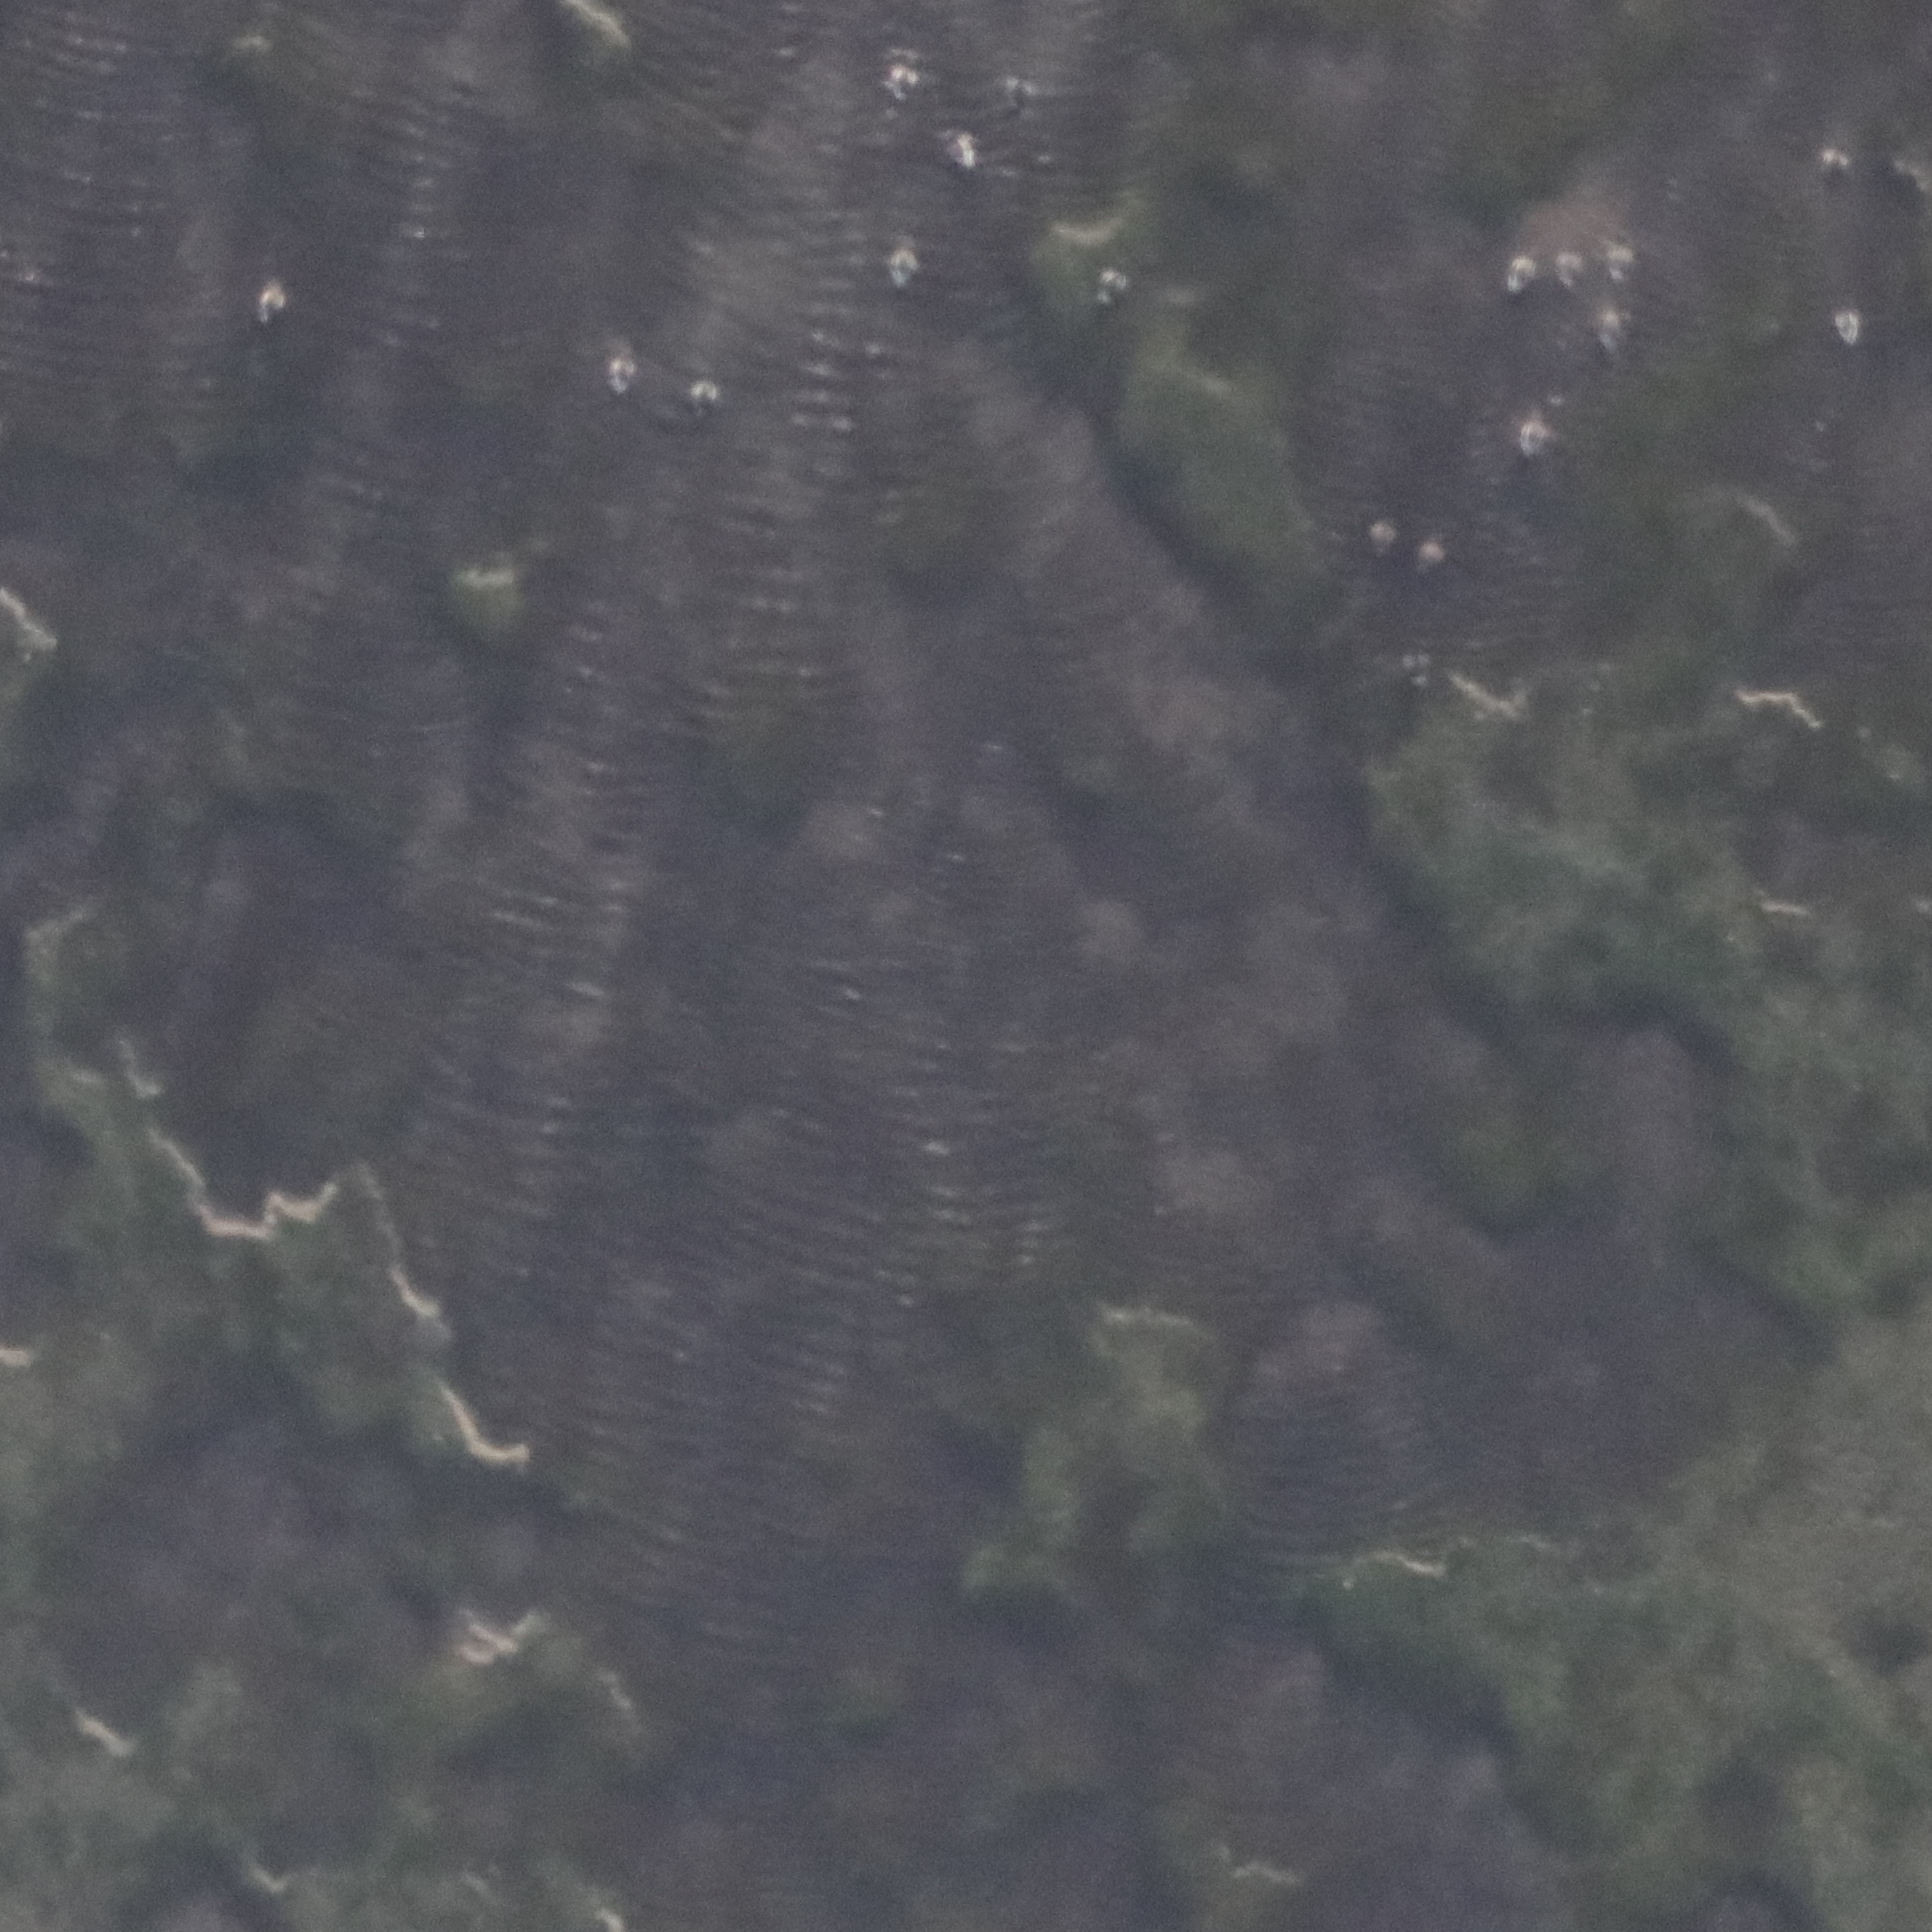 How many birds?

18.